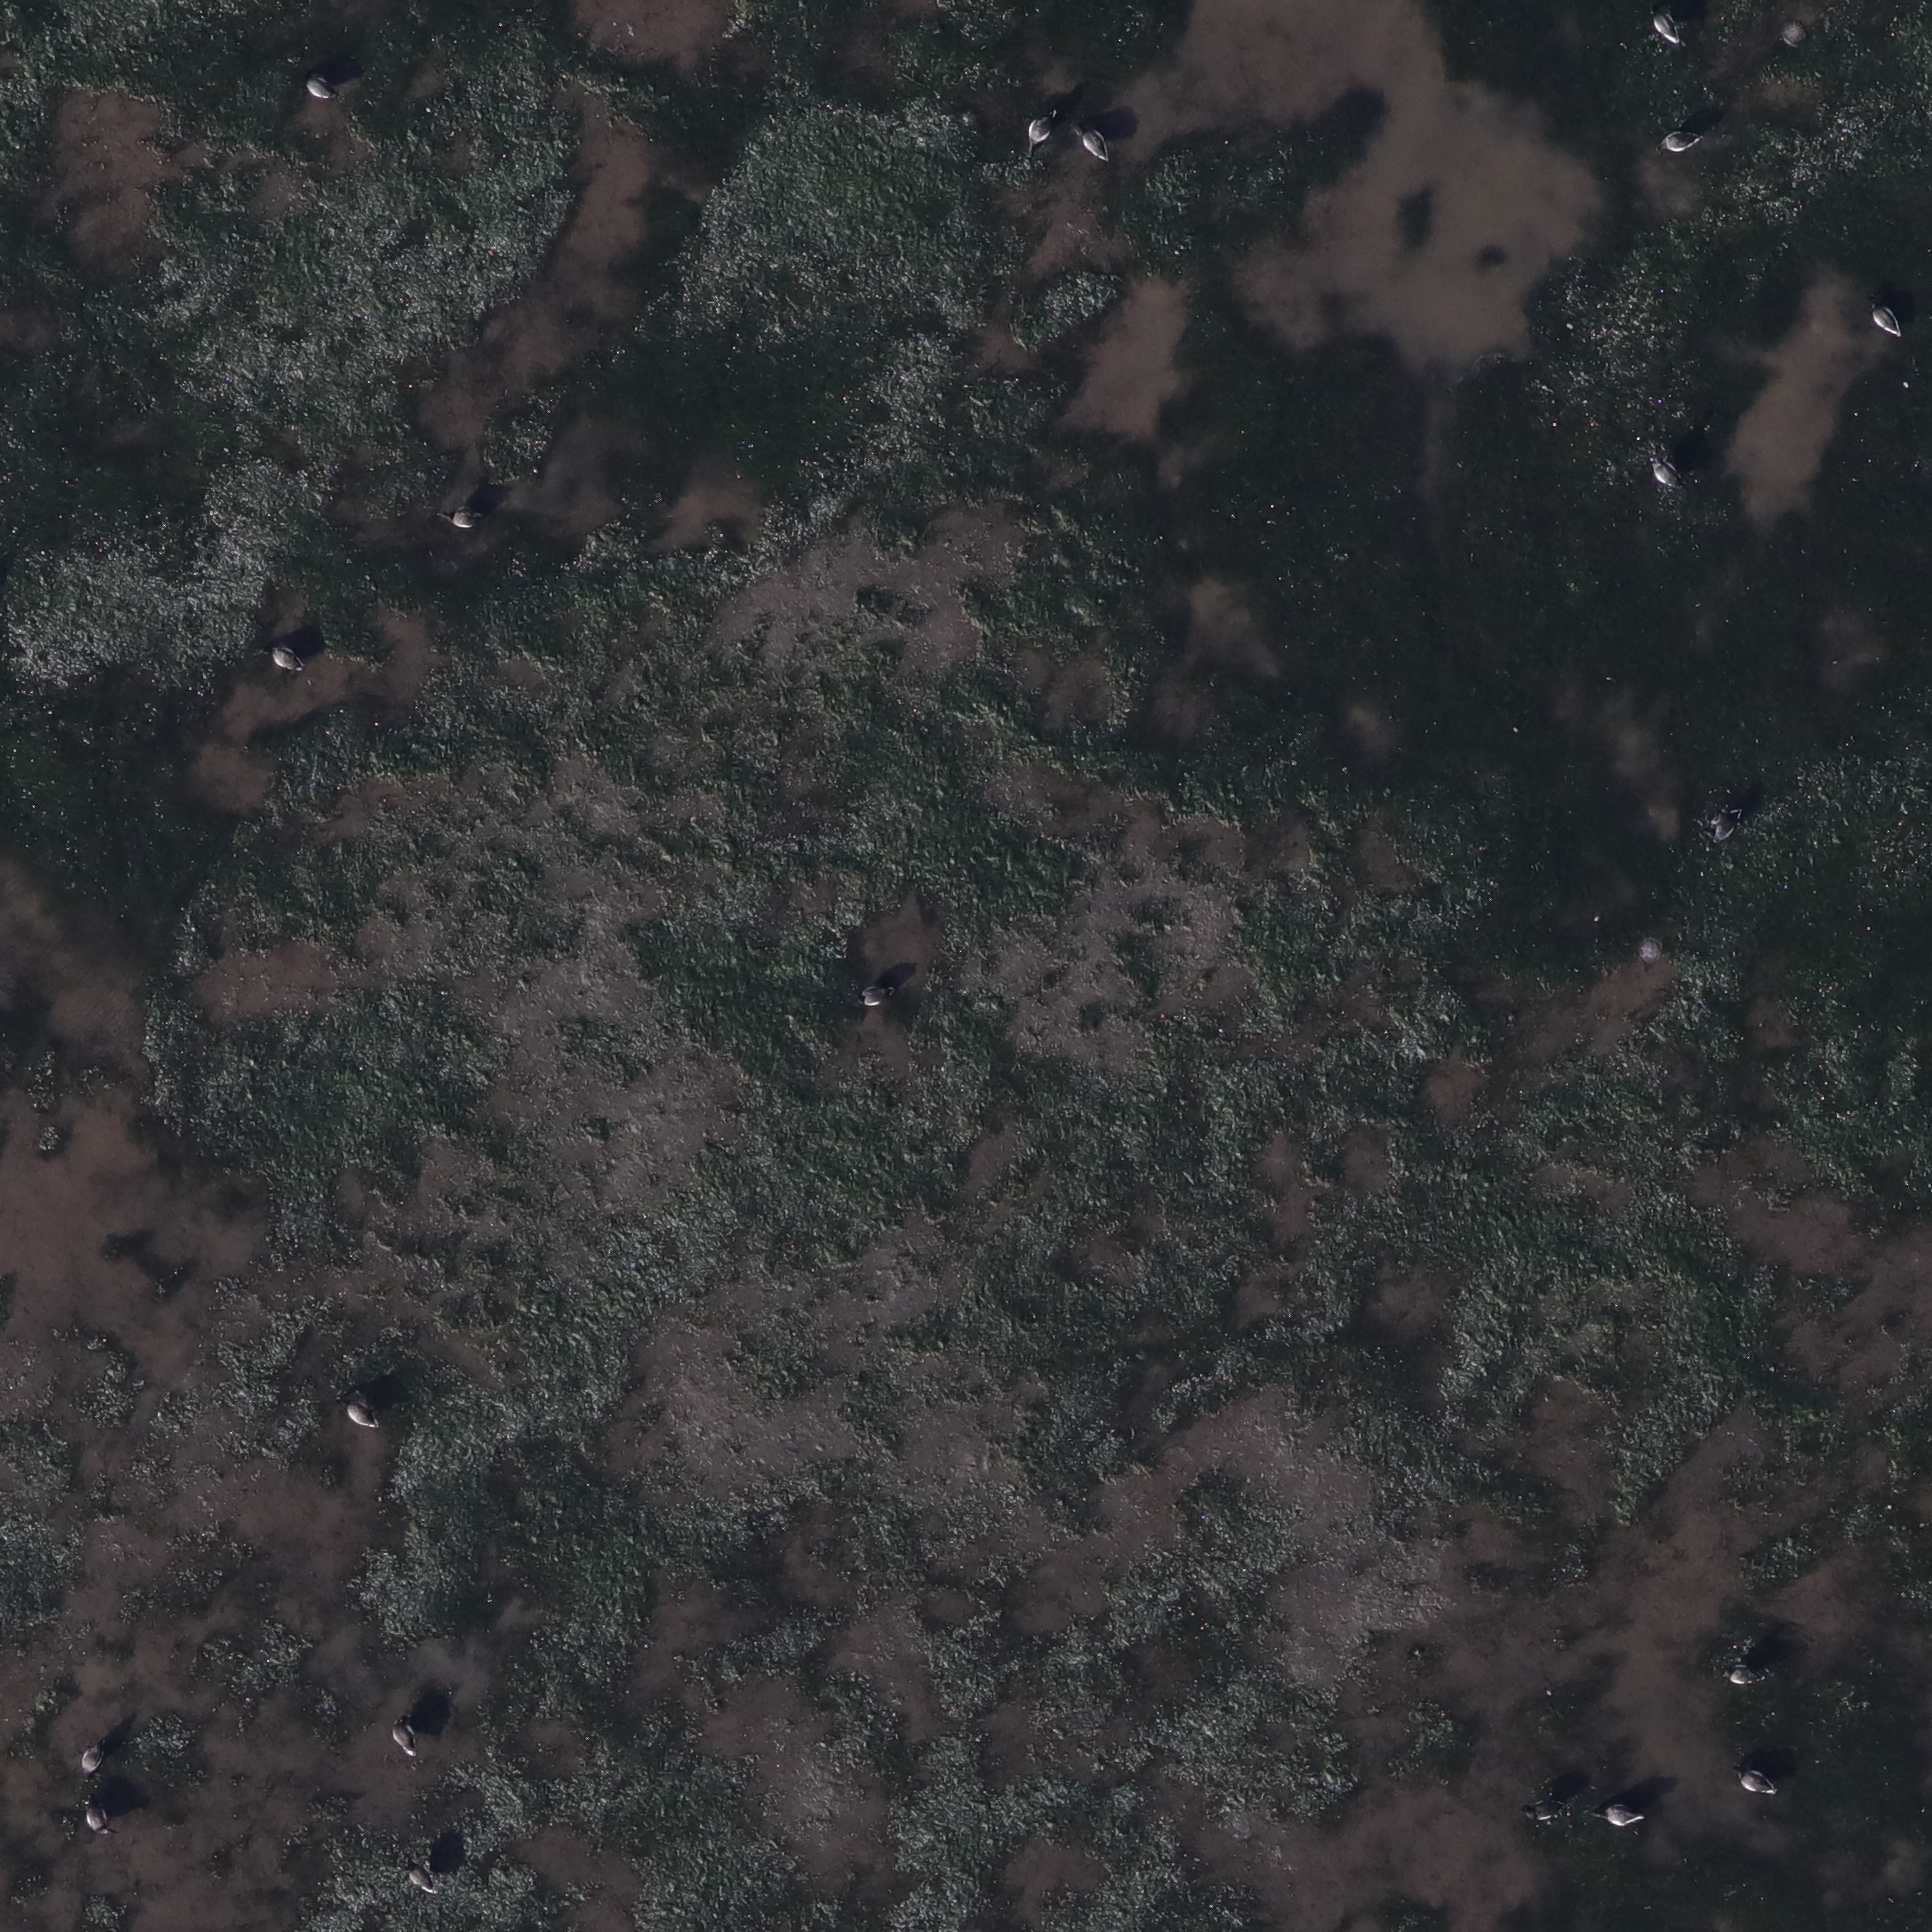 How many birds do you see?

20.